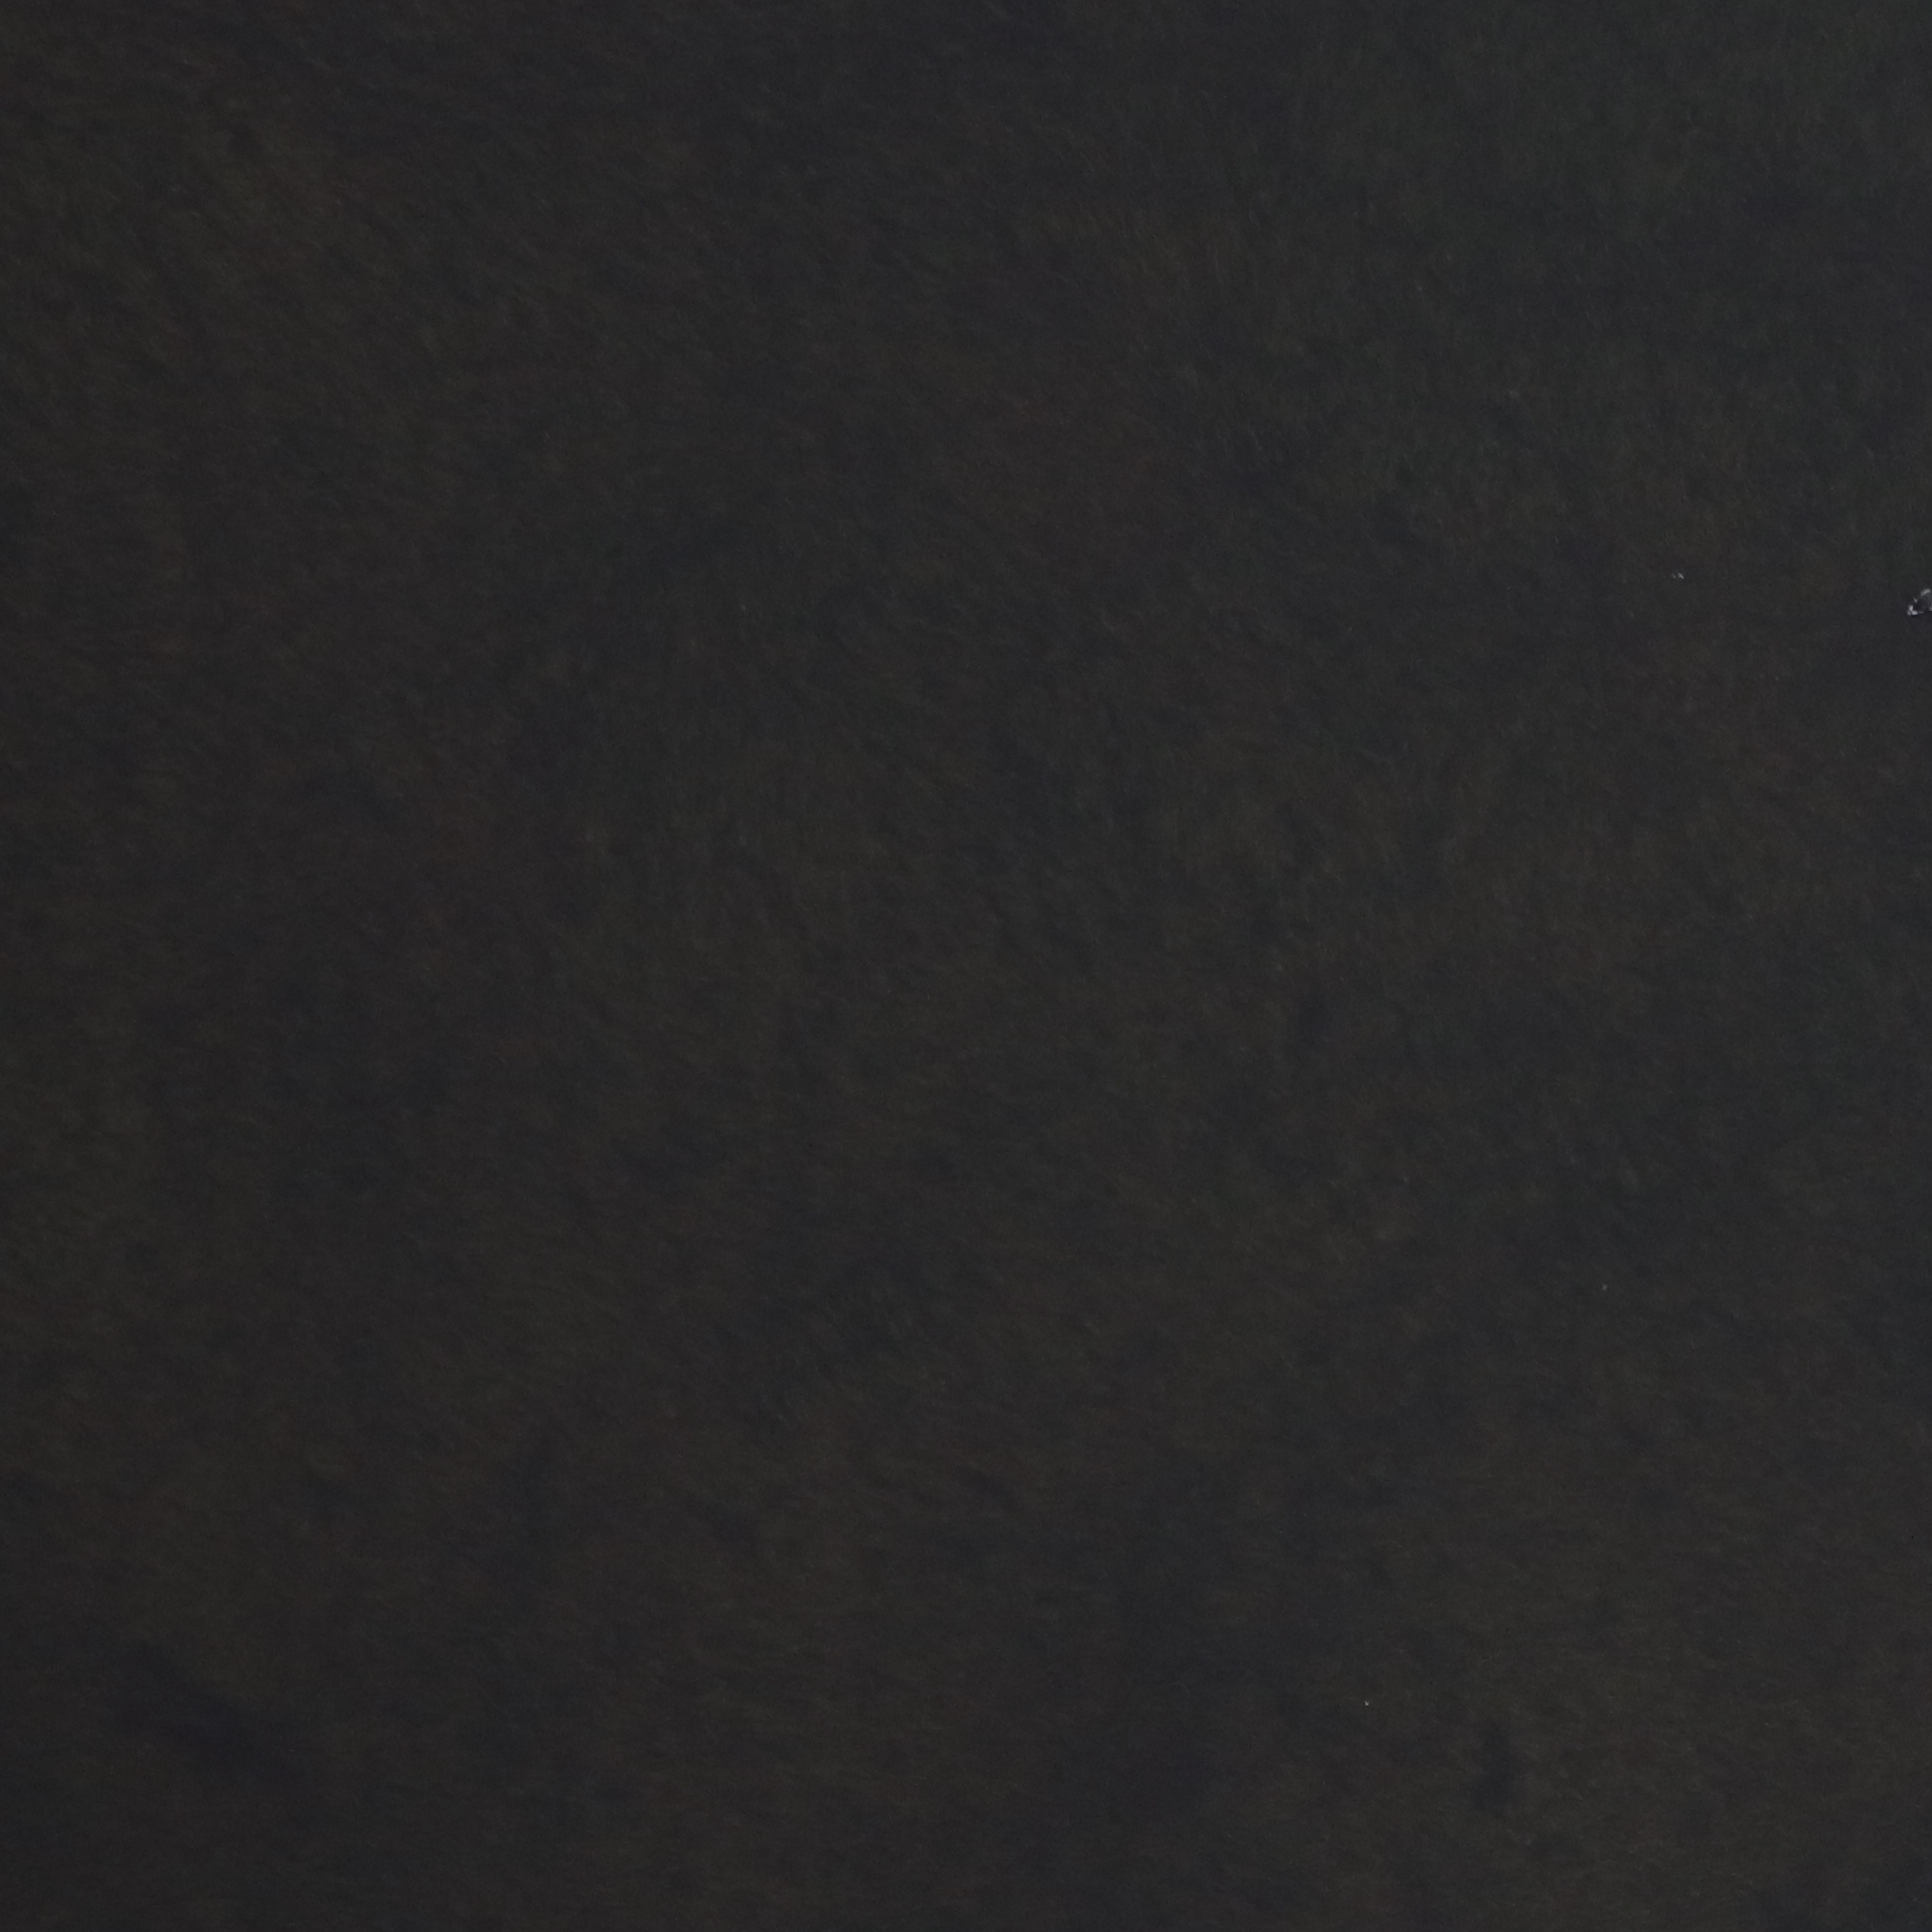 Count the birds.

1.